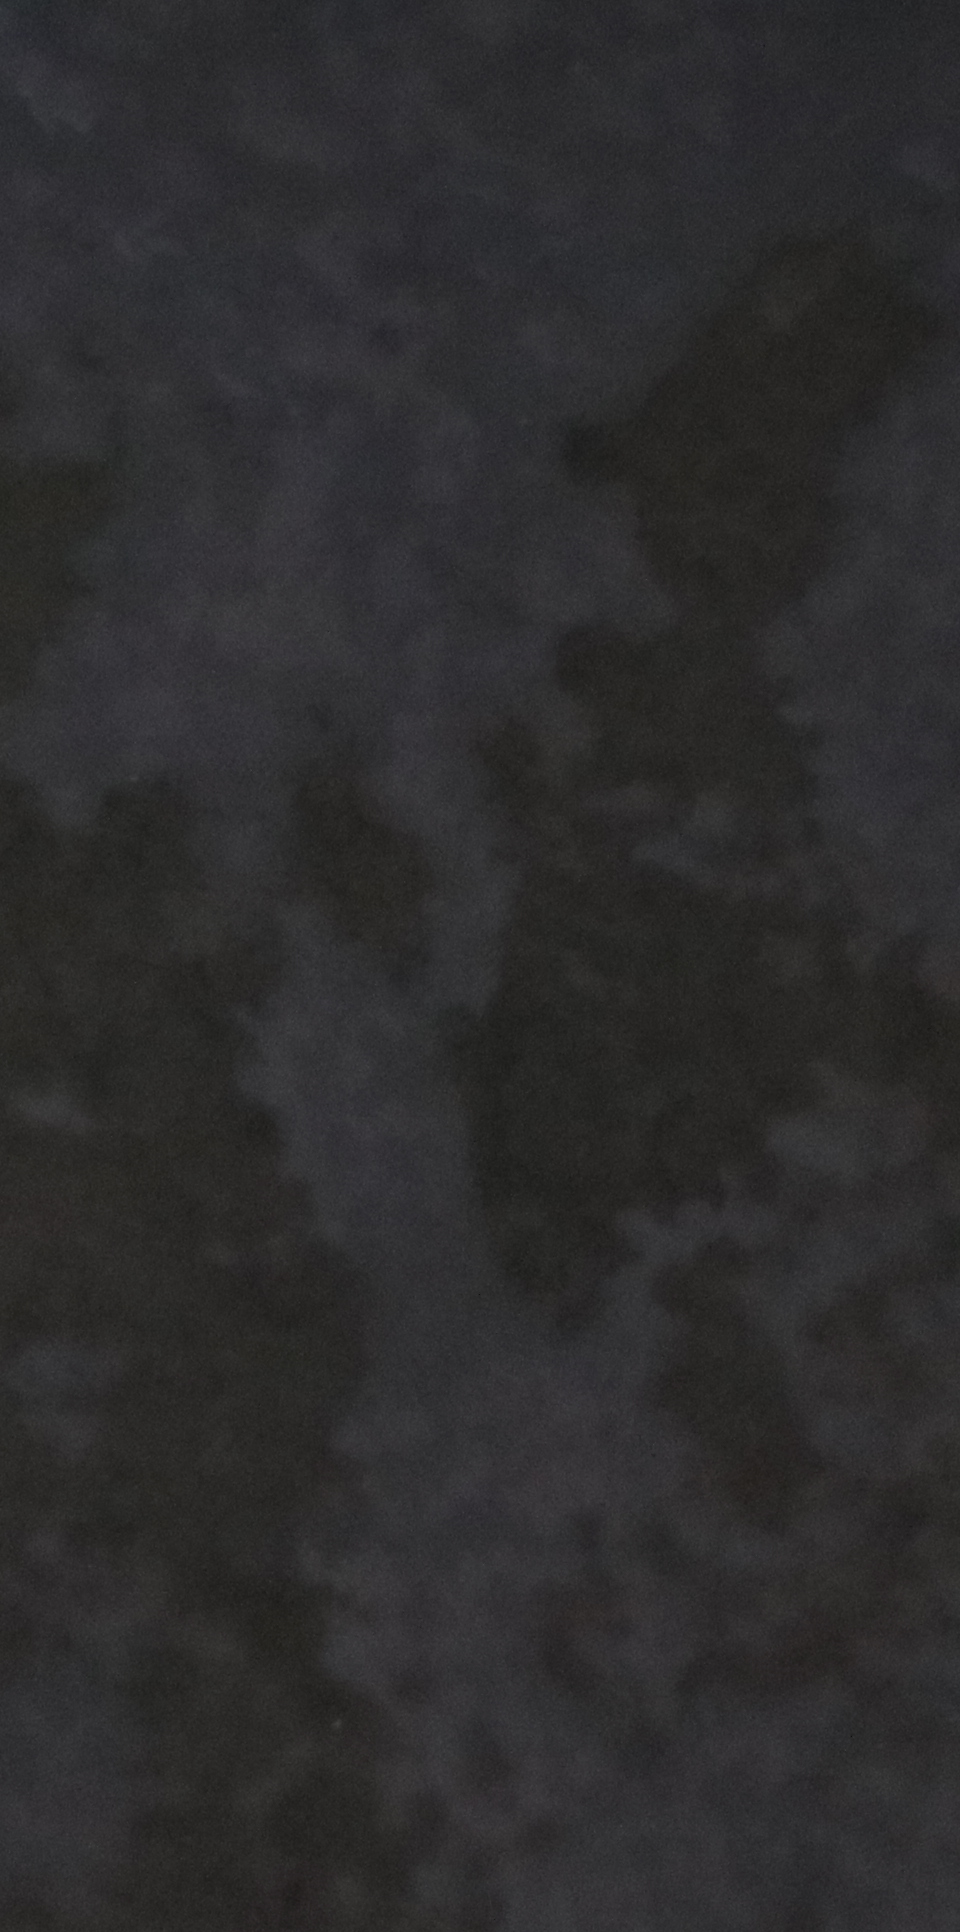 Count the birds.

0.